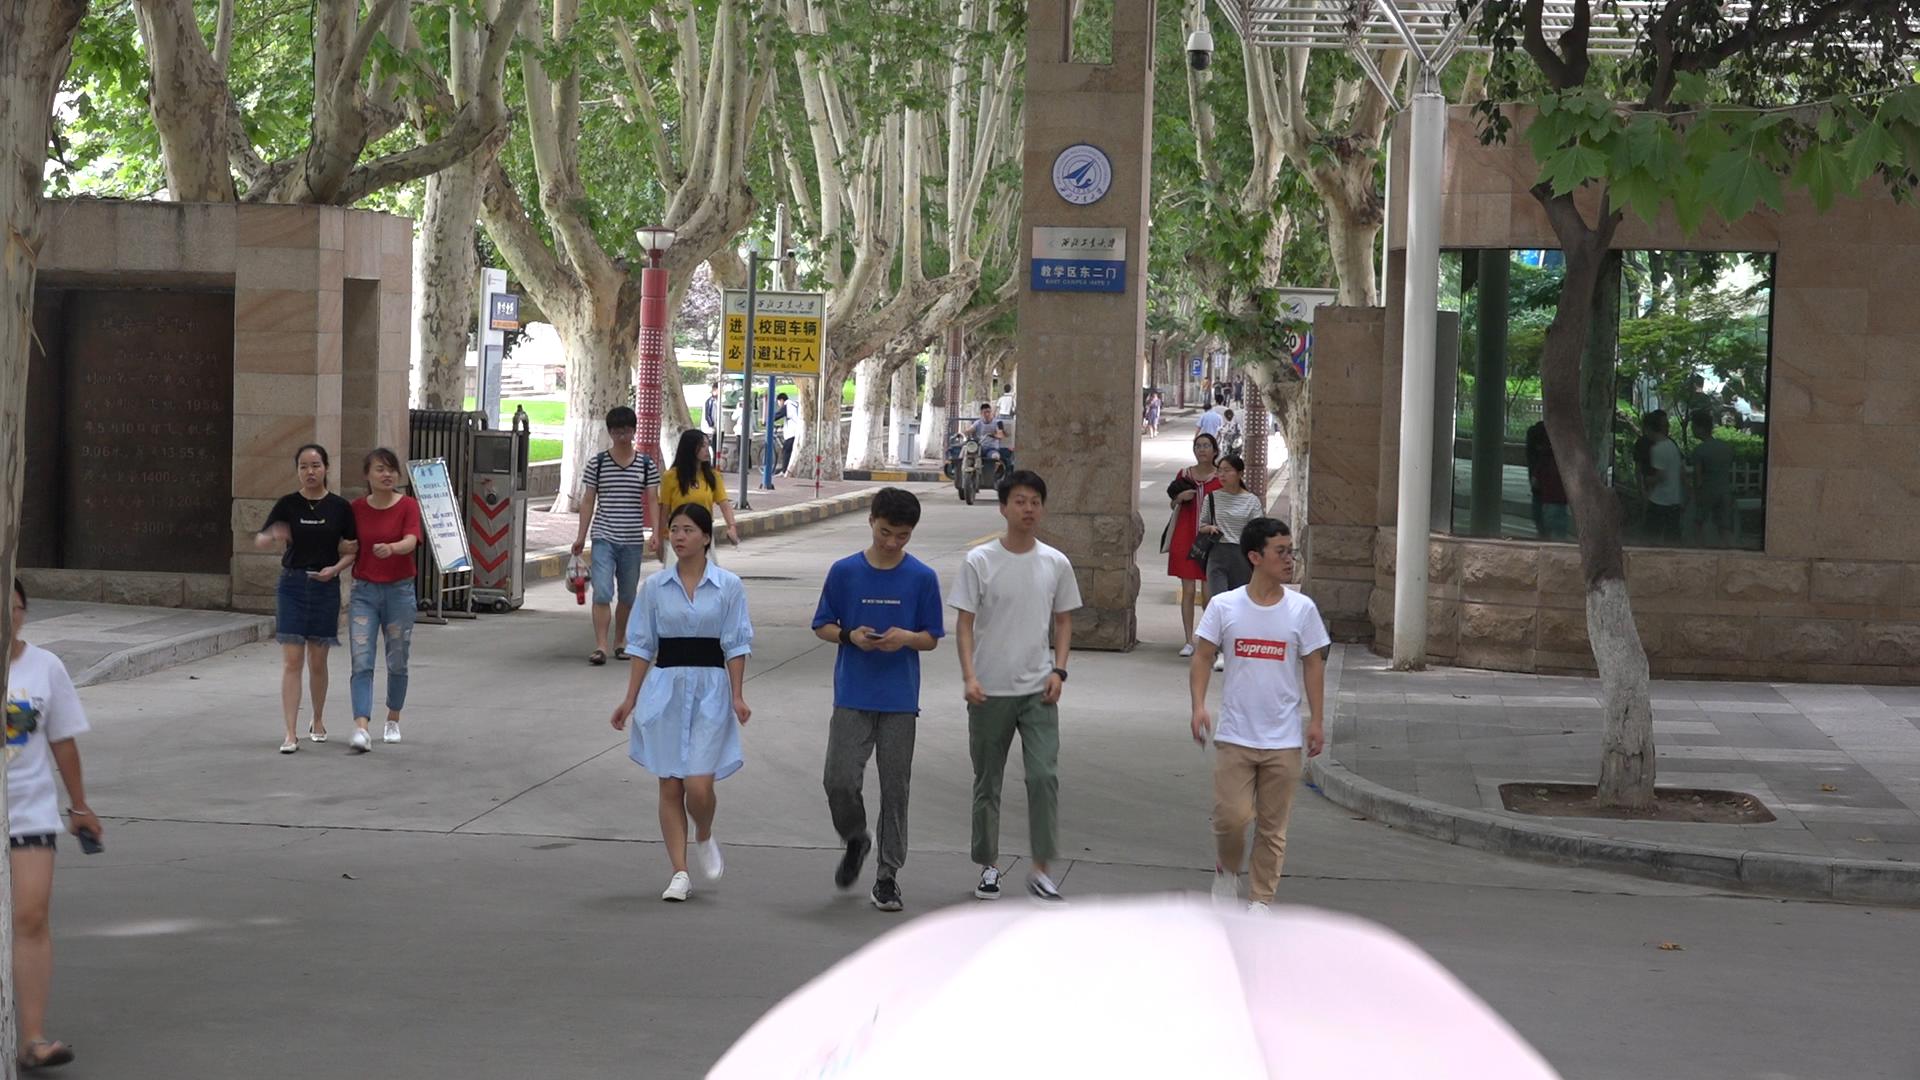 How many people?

24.